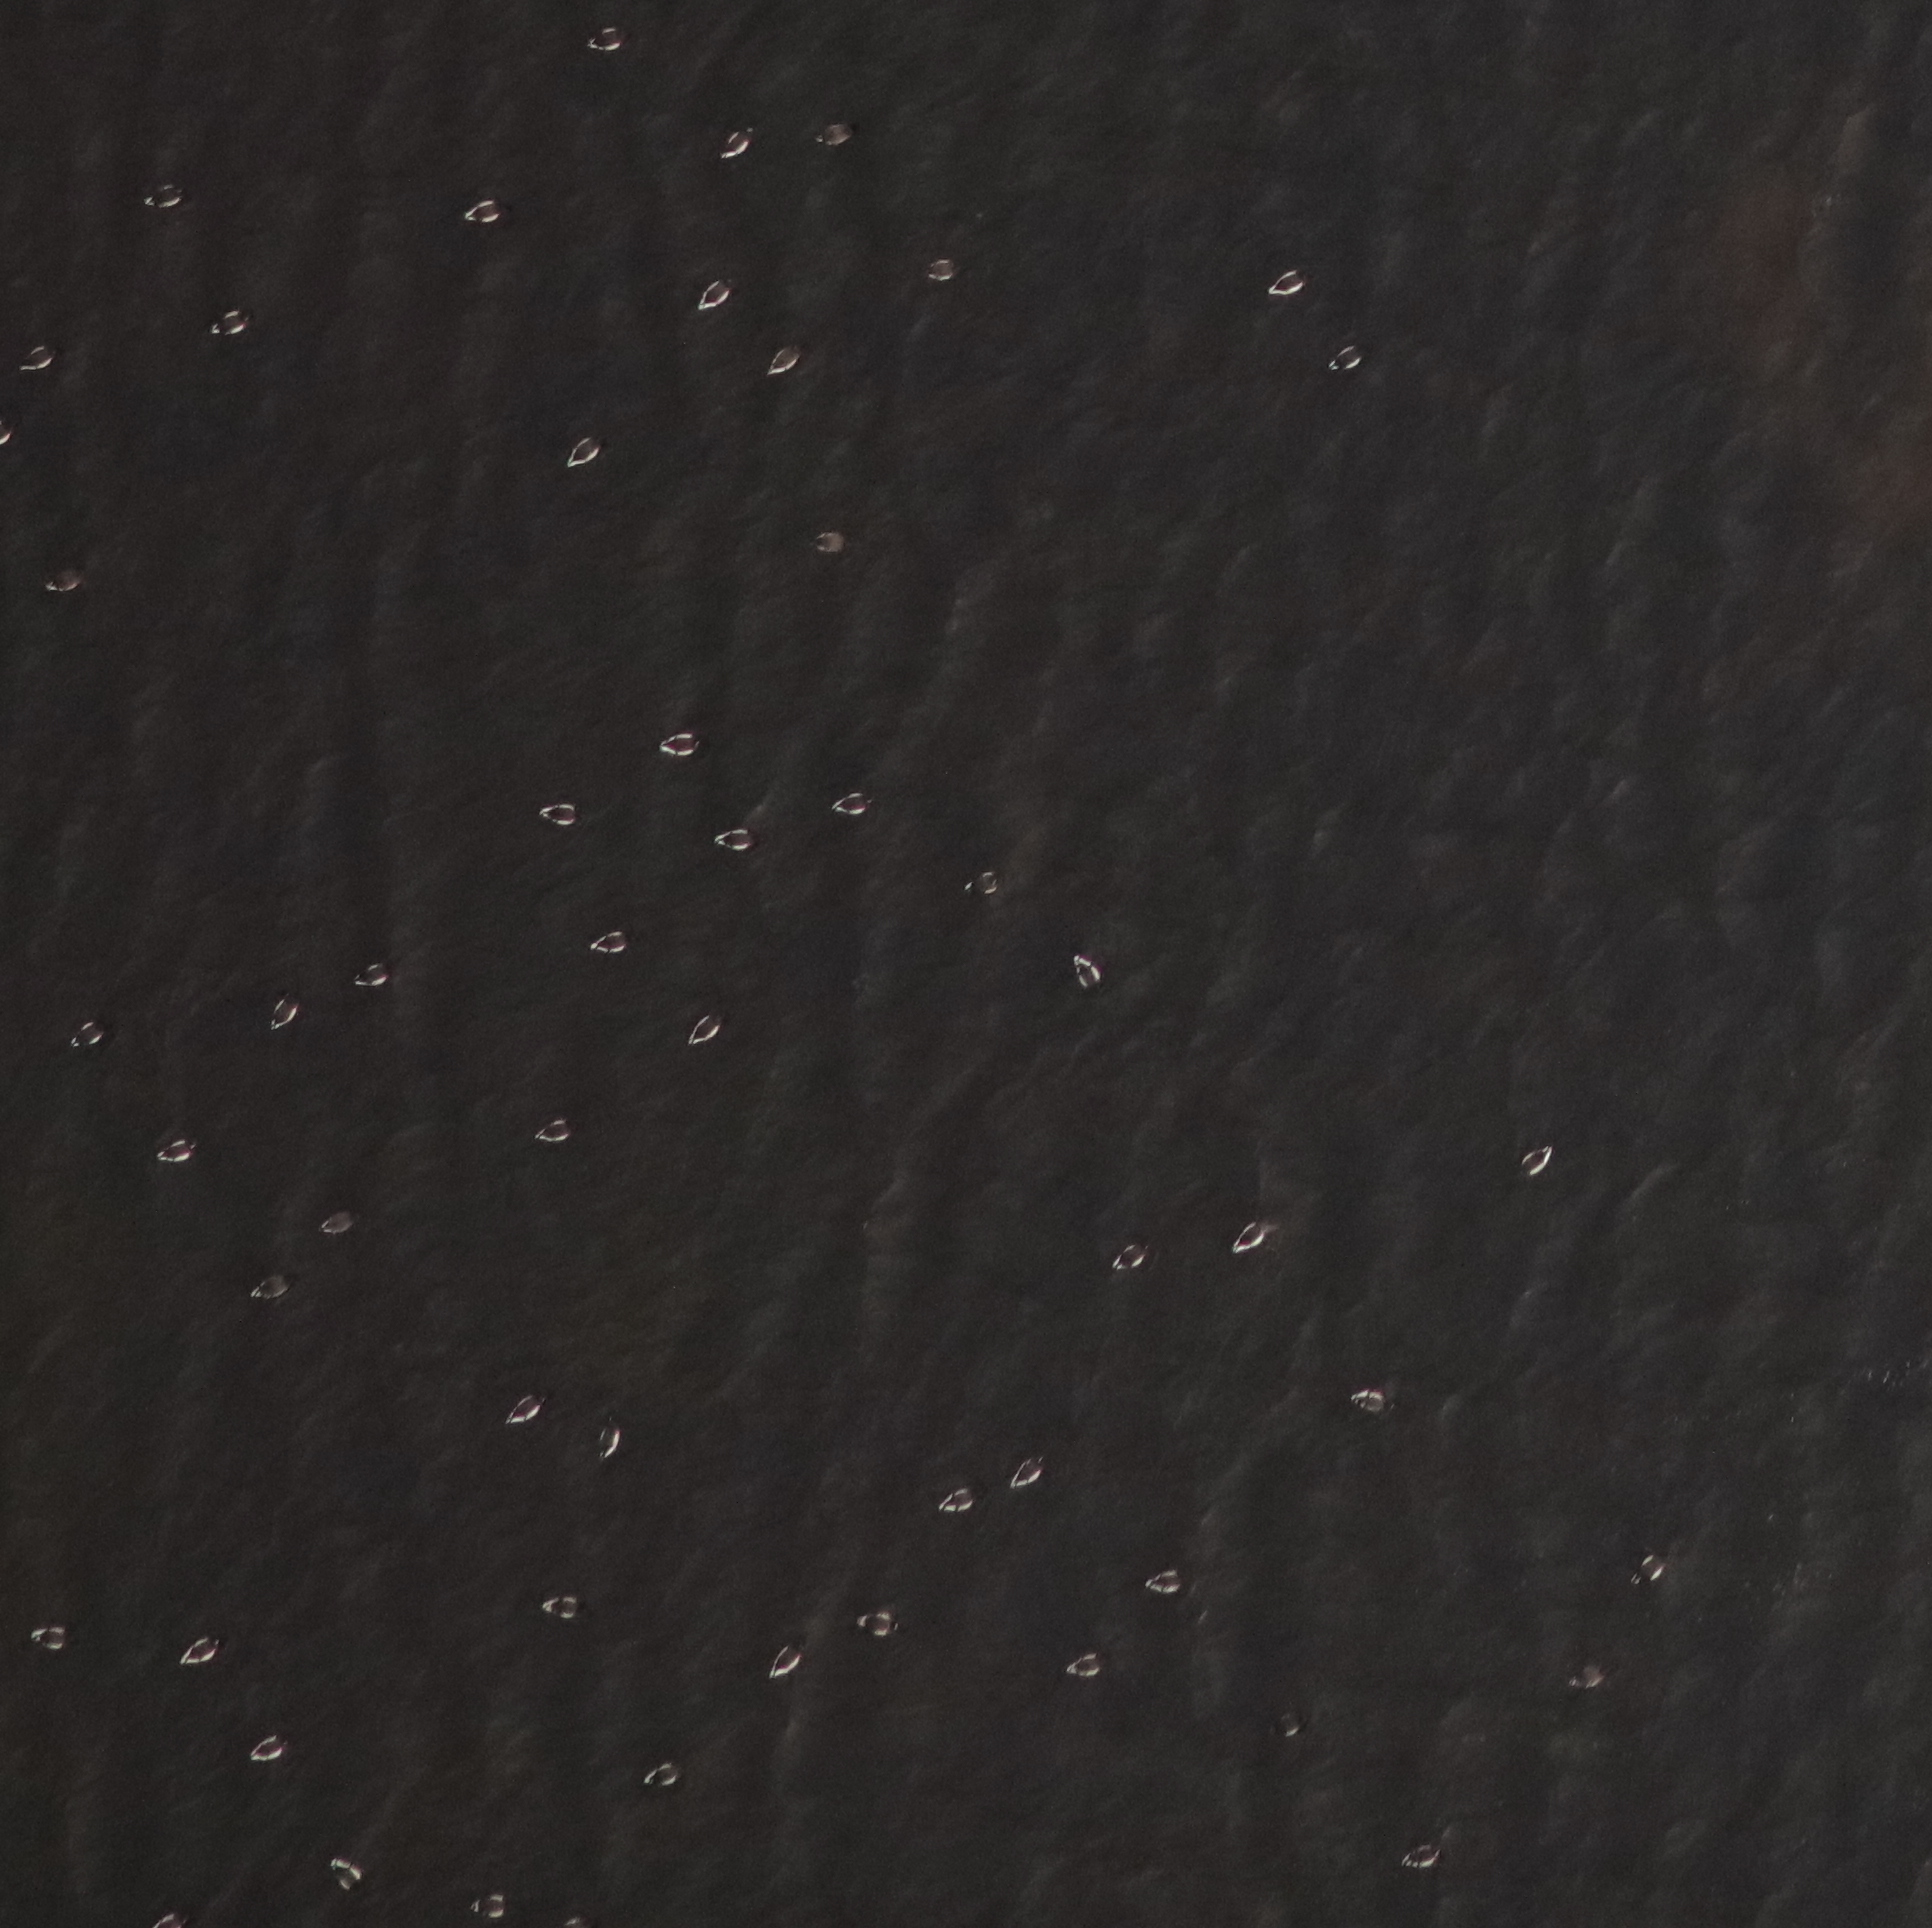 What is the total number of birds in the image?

55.